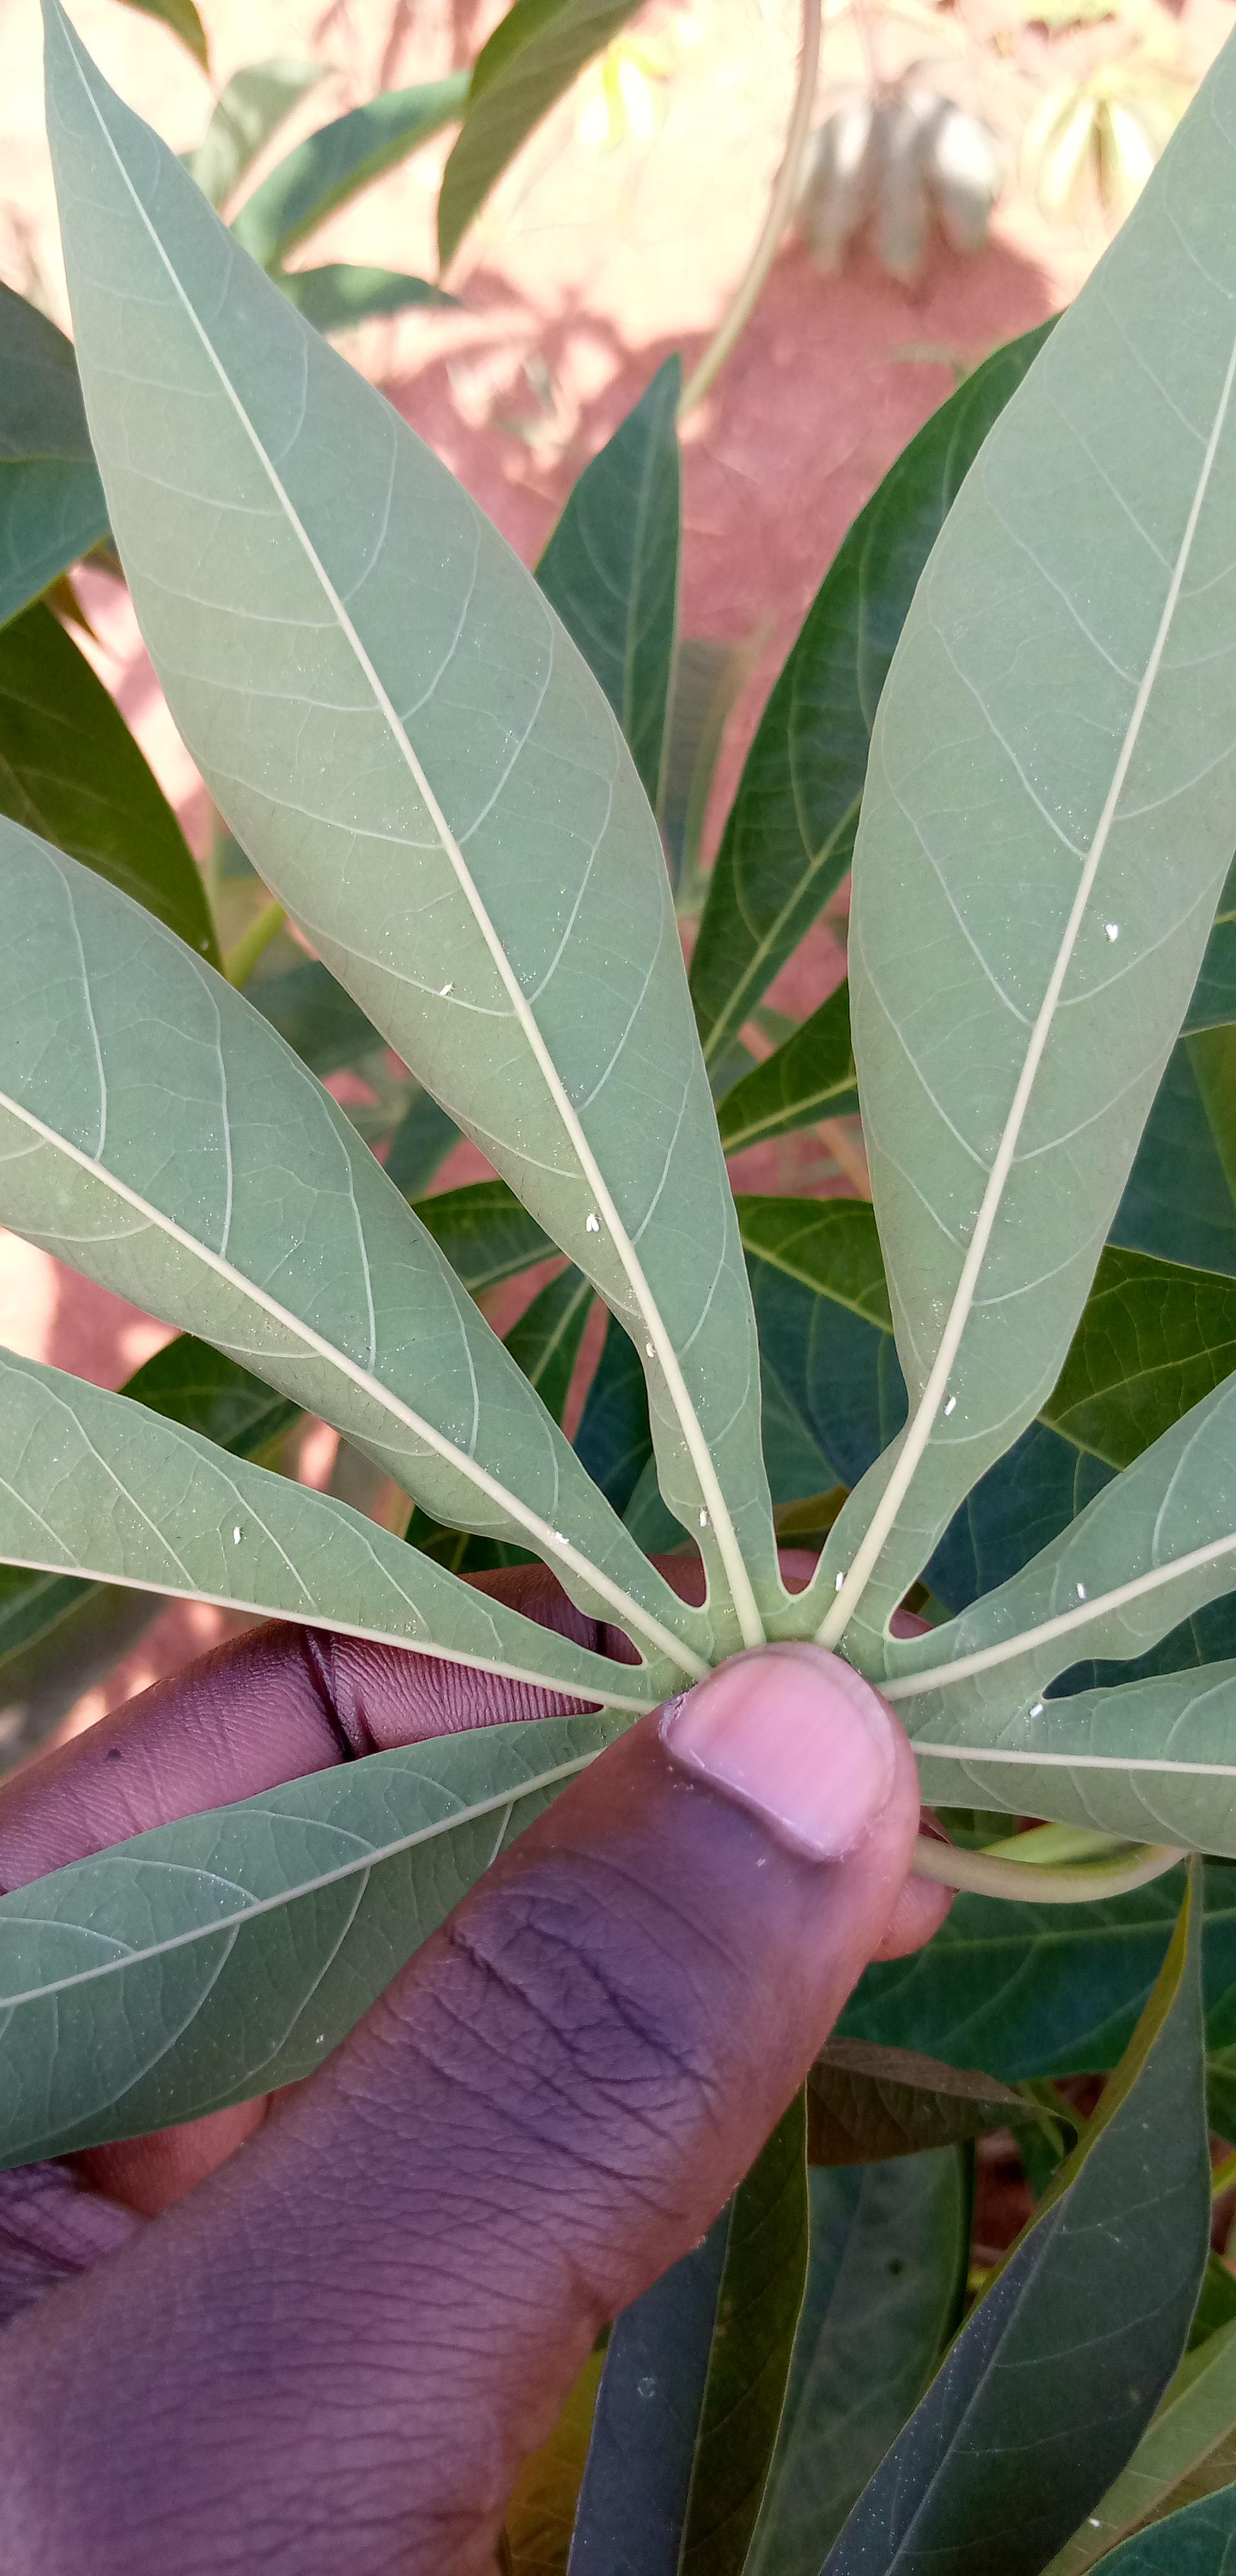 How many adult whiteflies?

11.